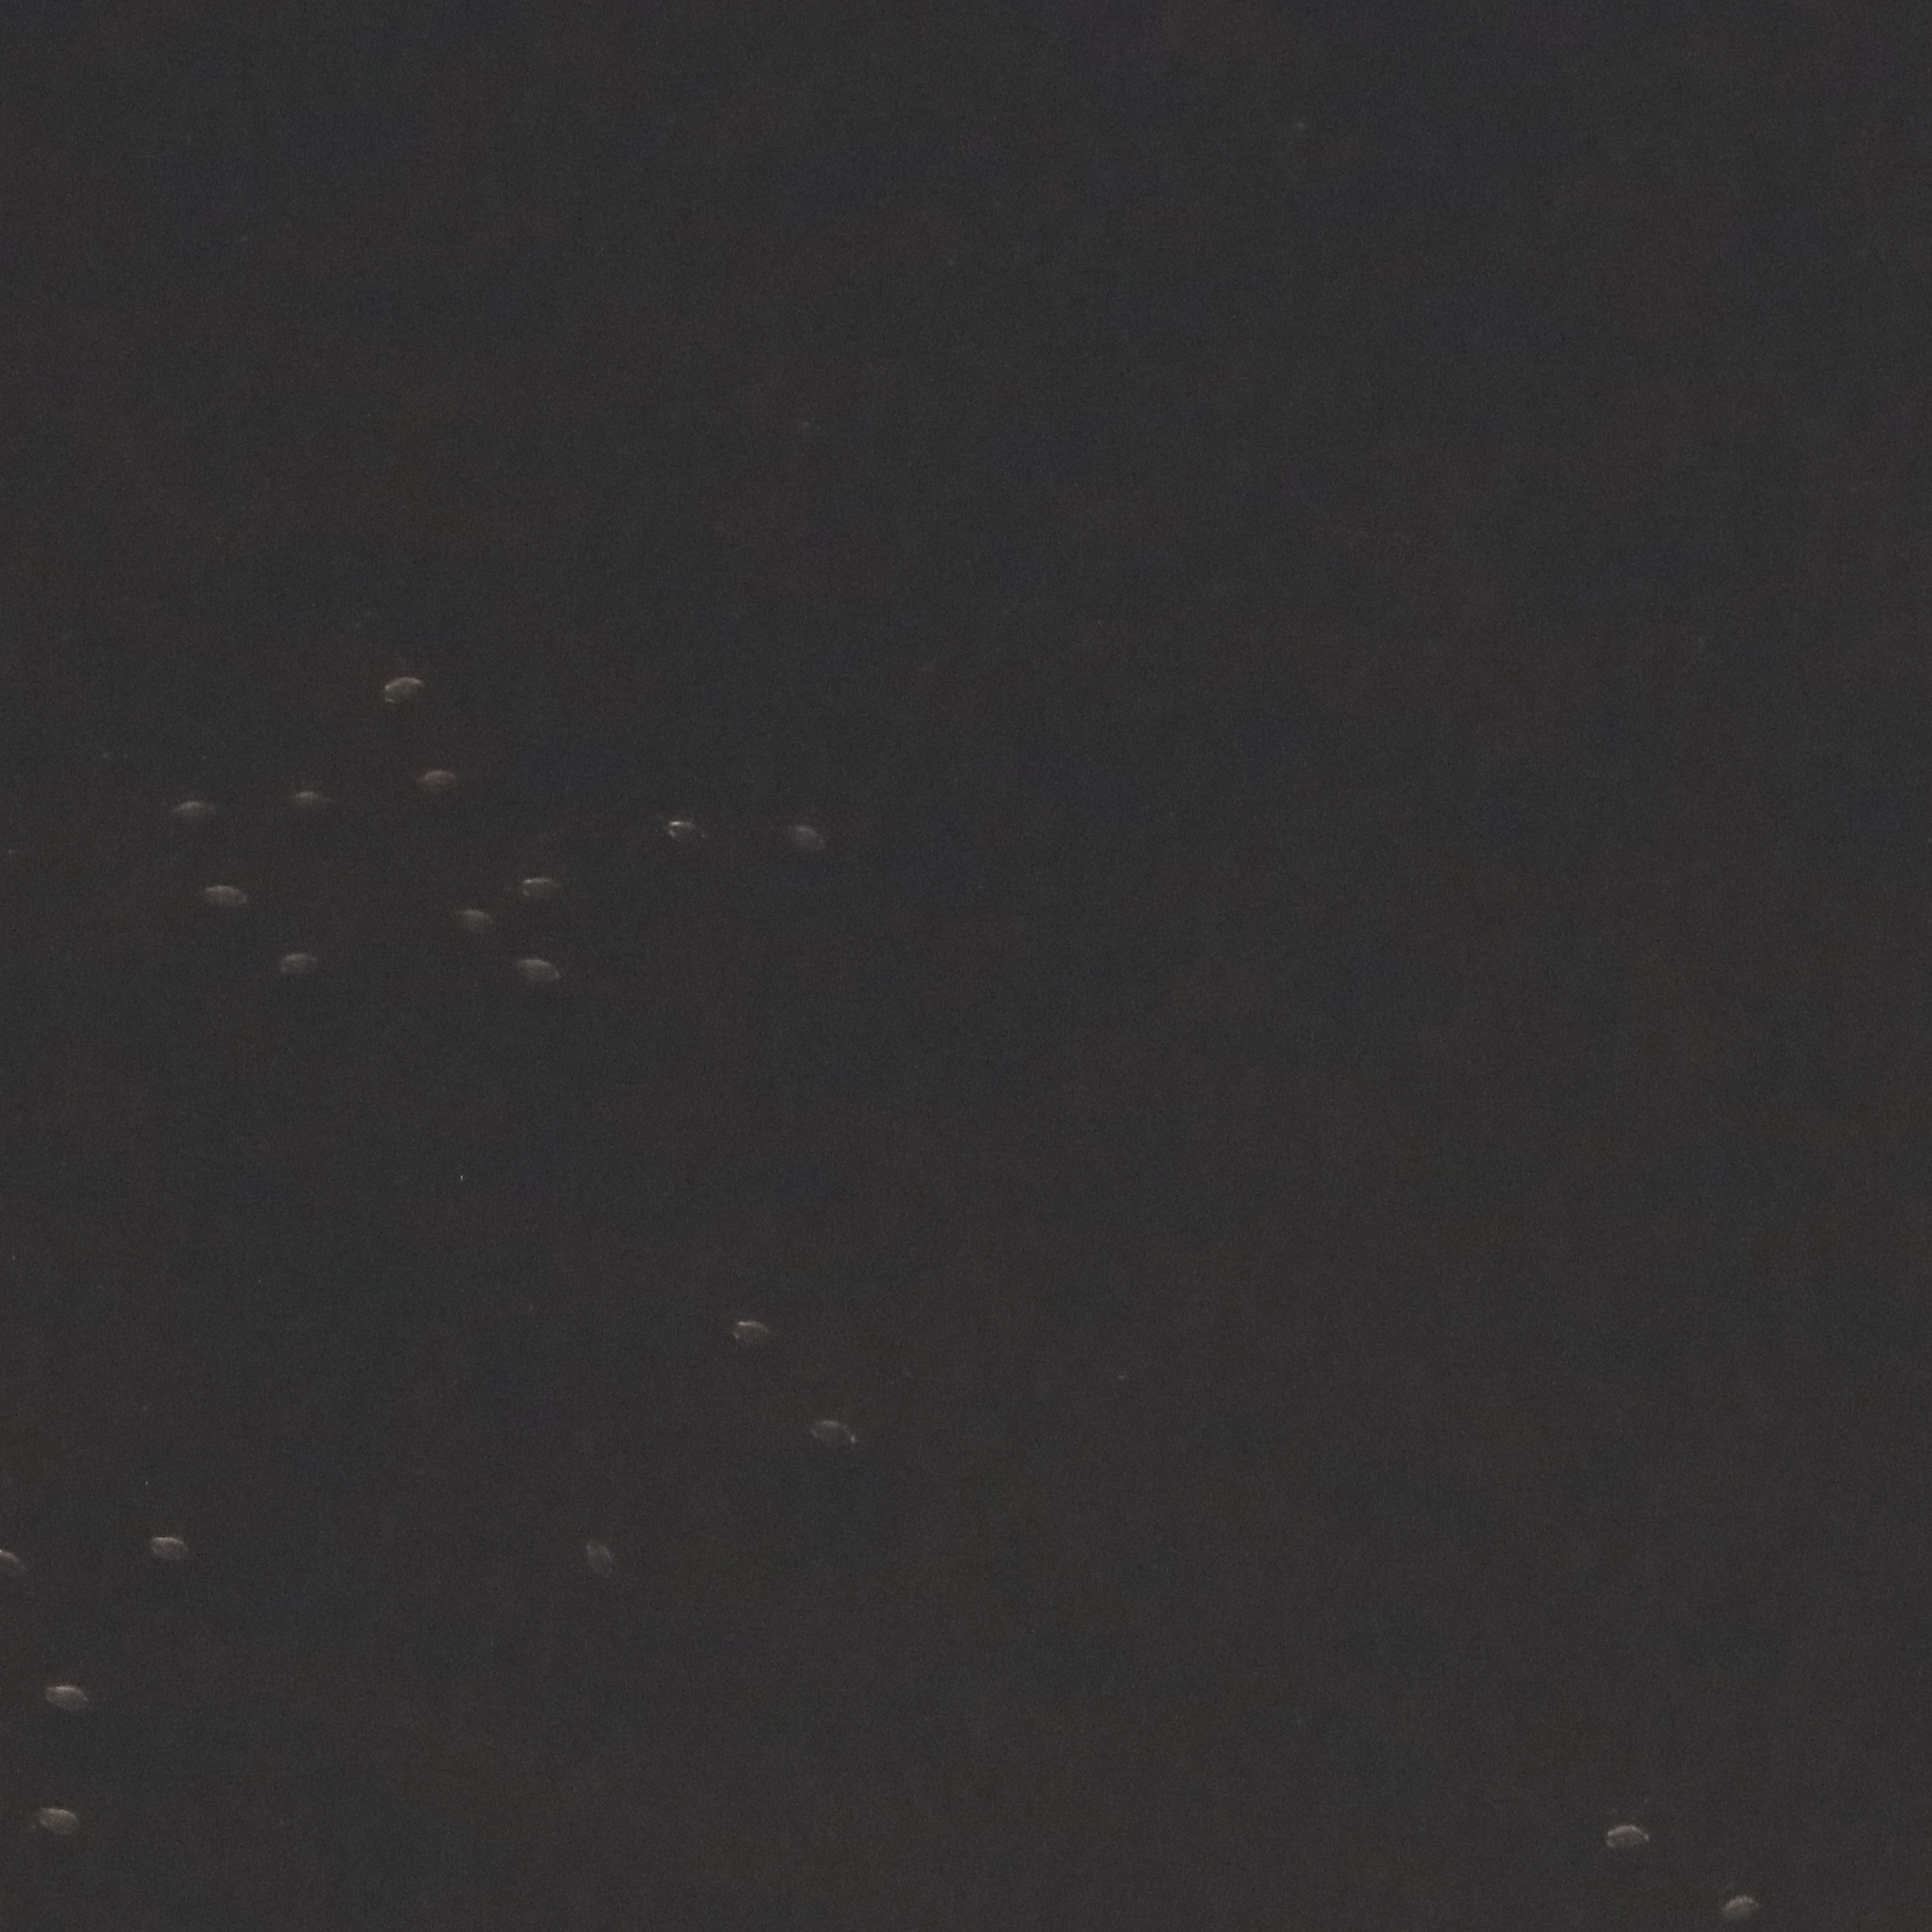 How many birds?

20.